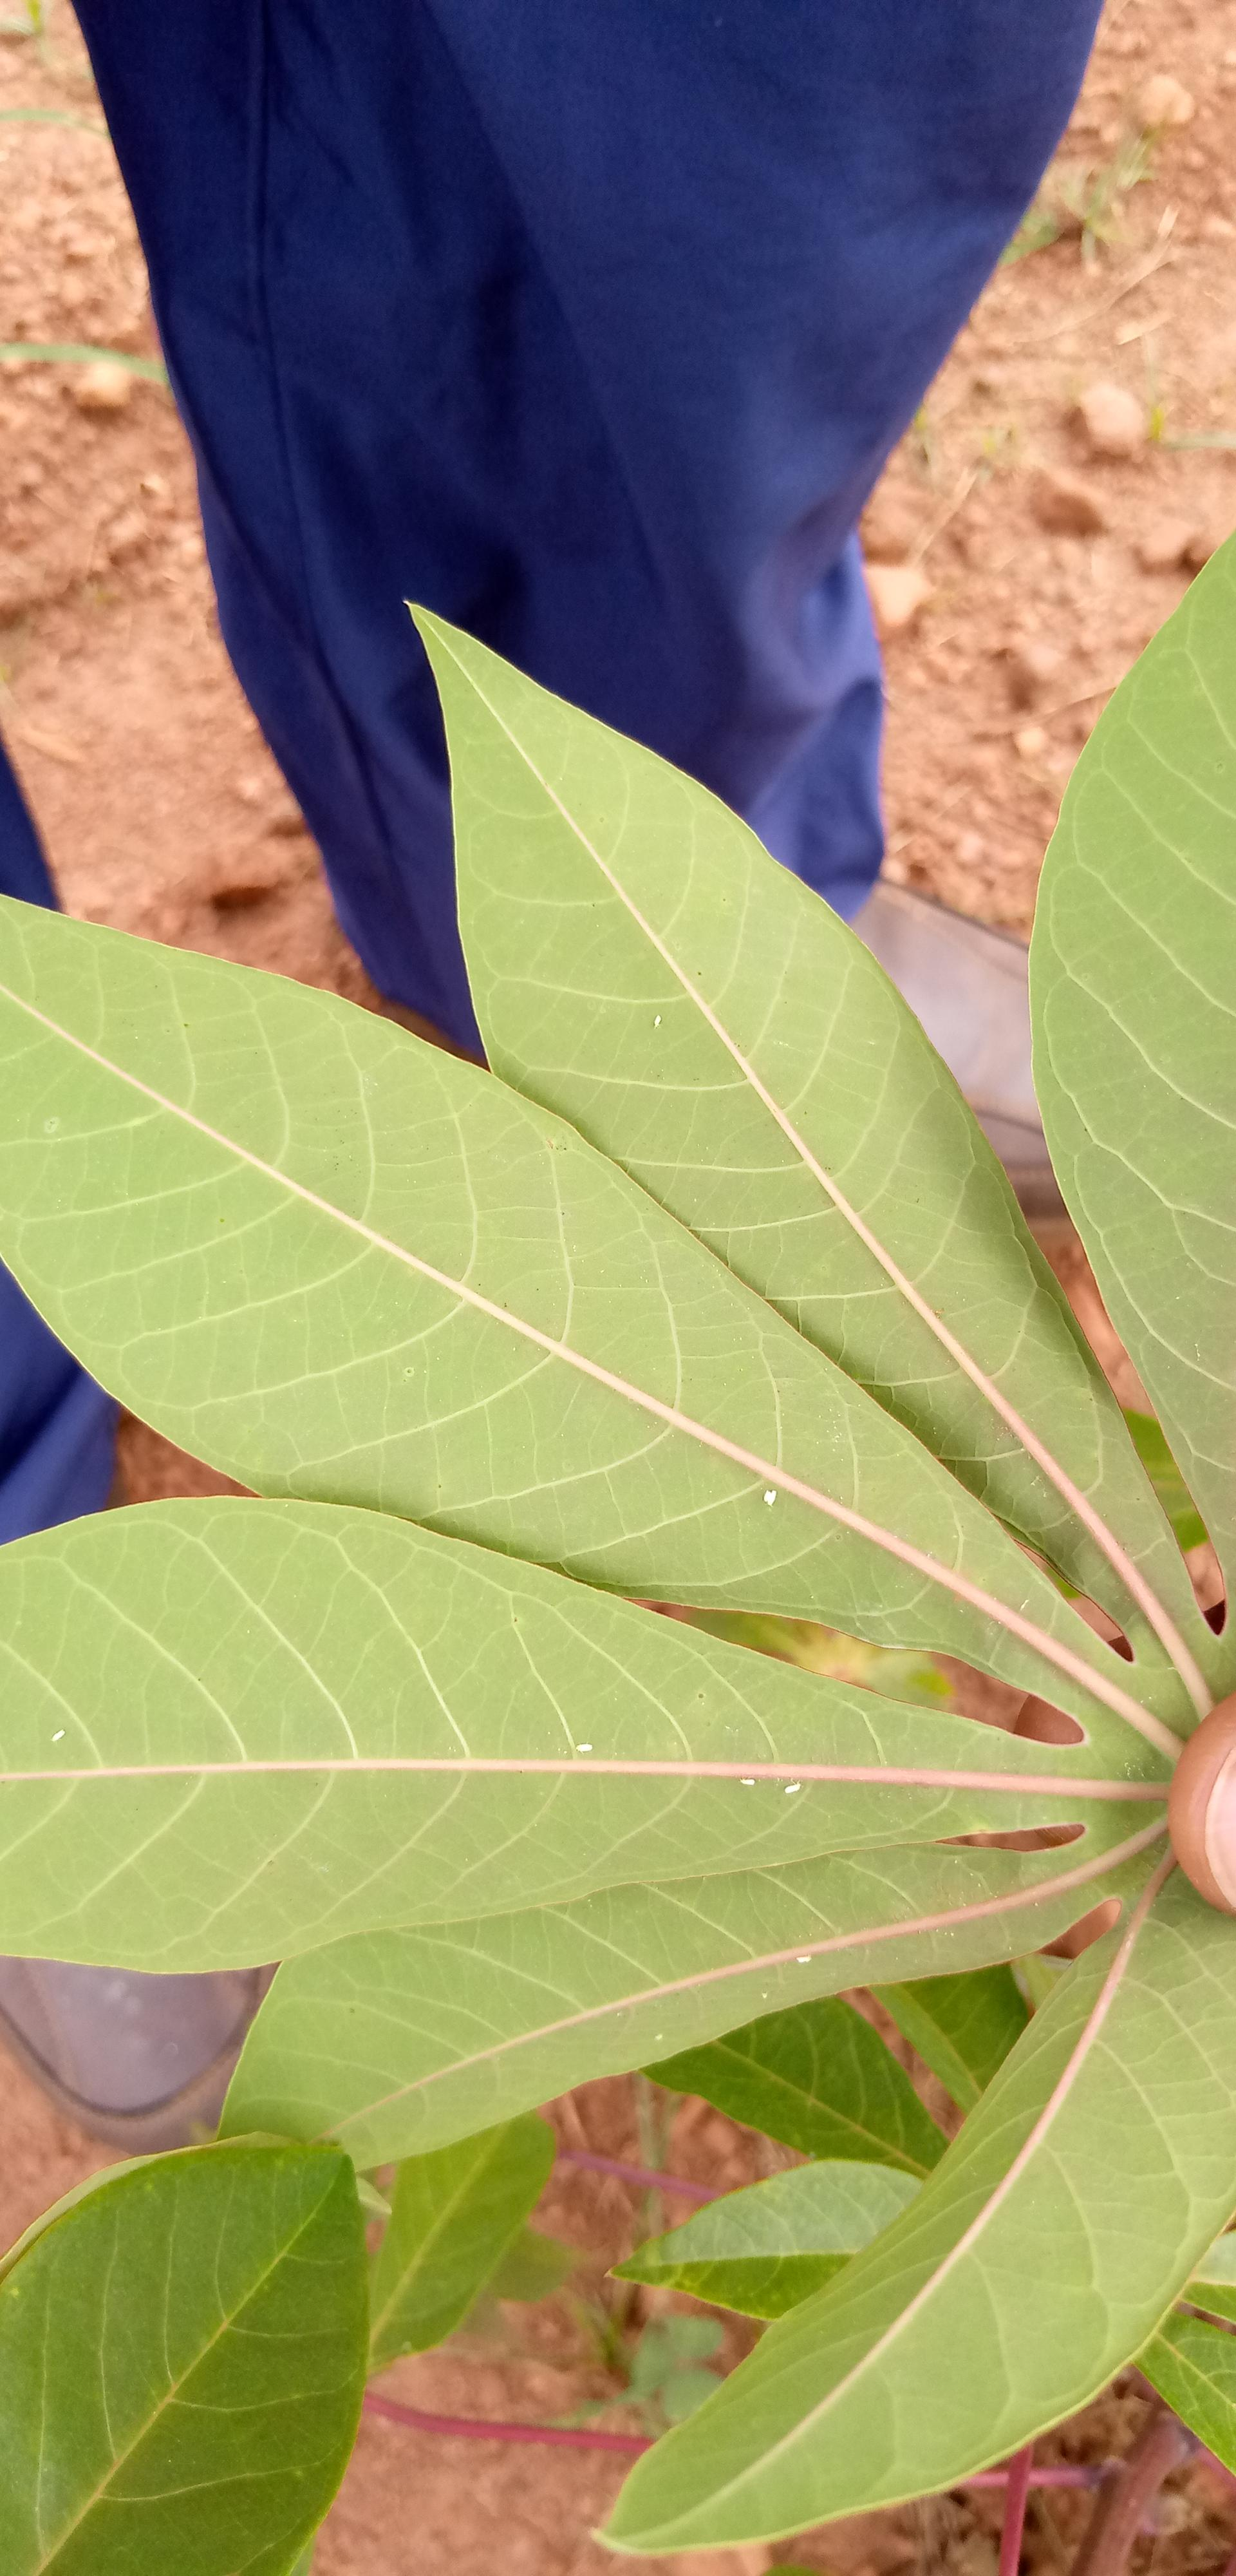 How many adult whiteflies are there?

8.